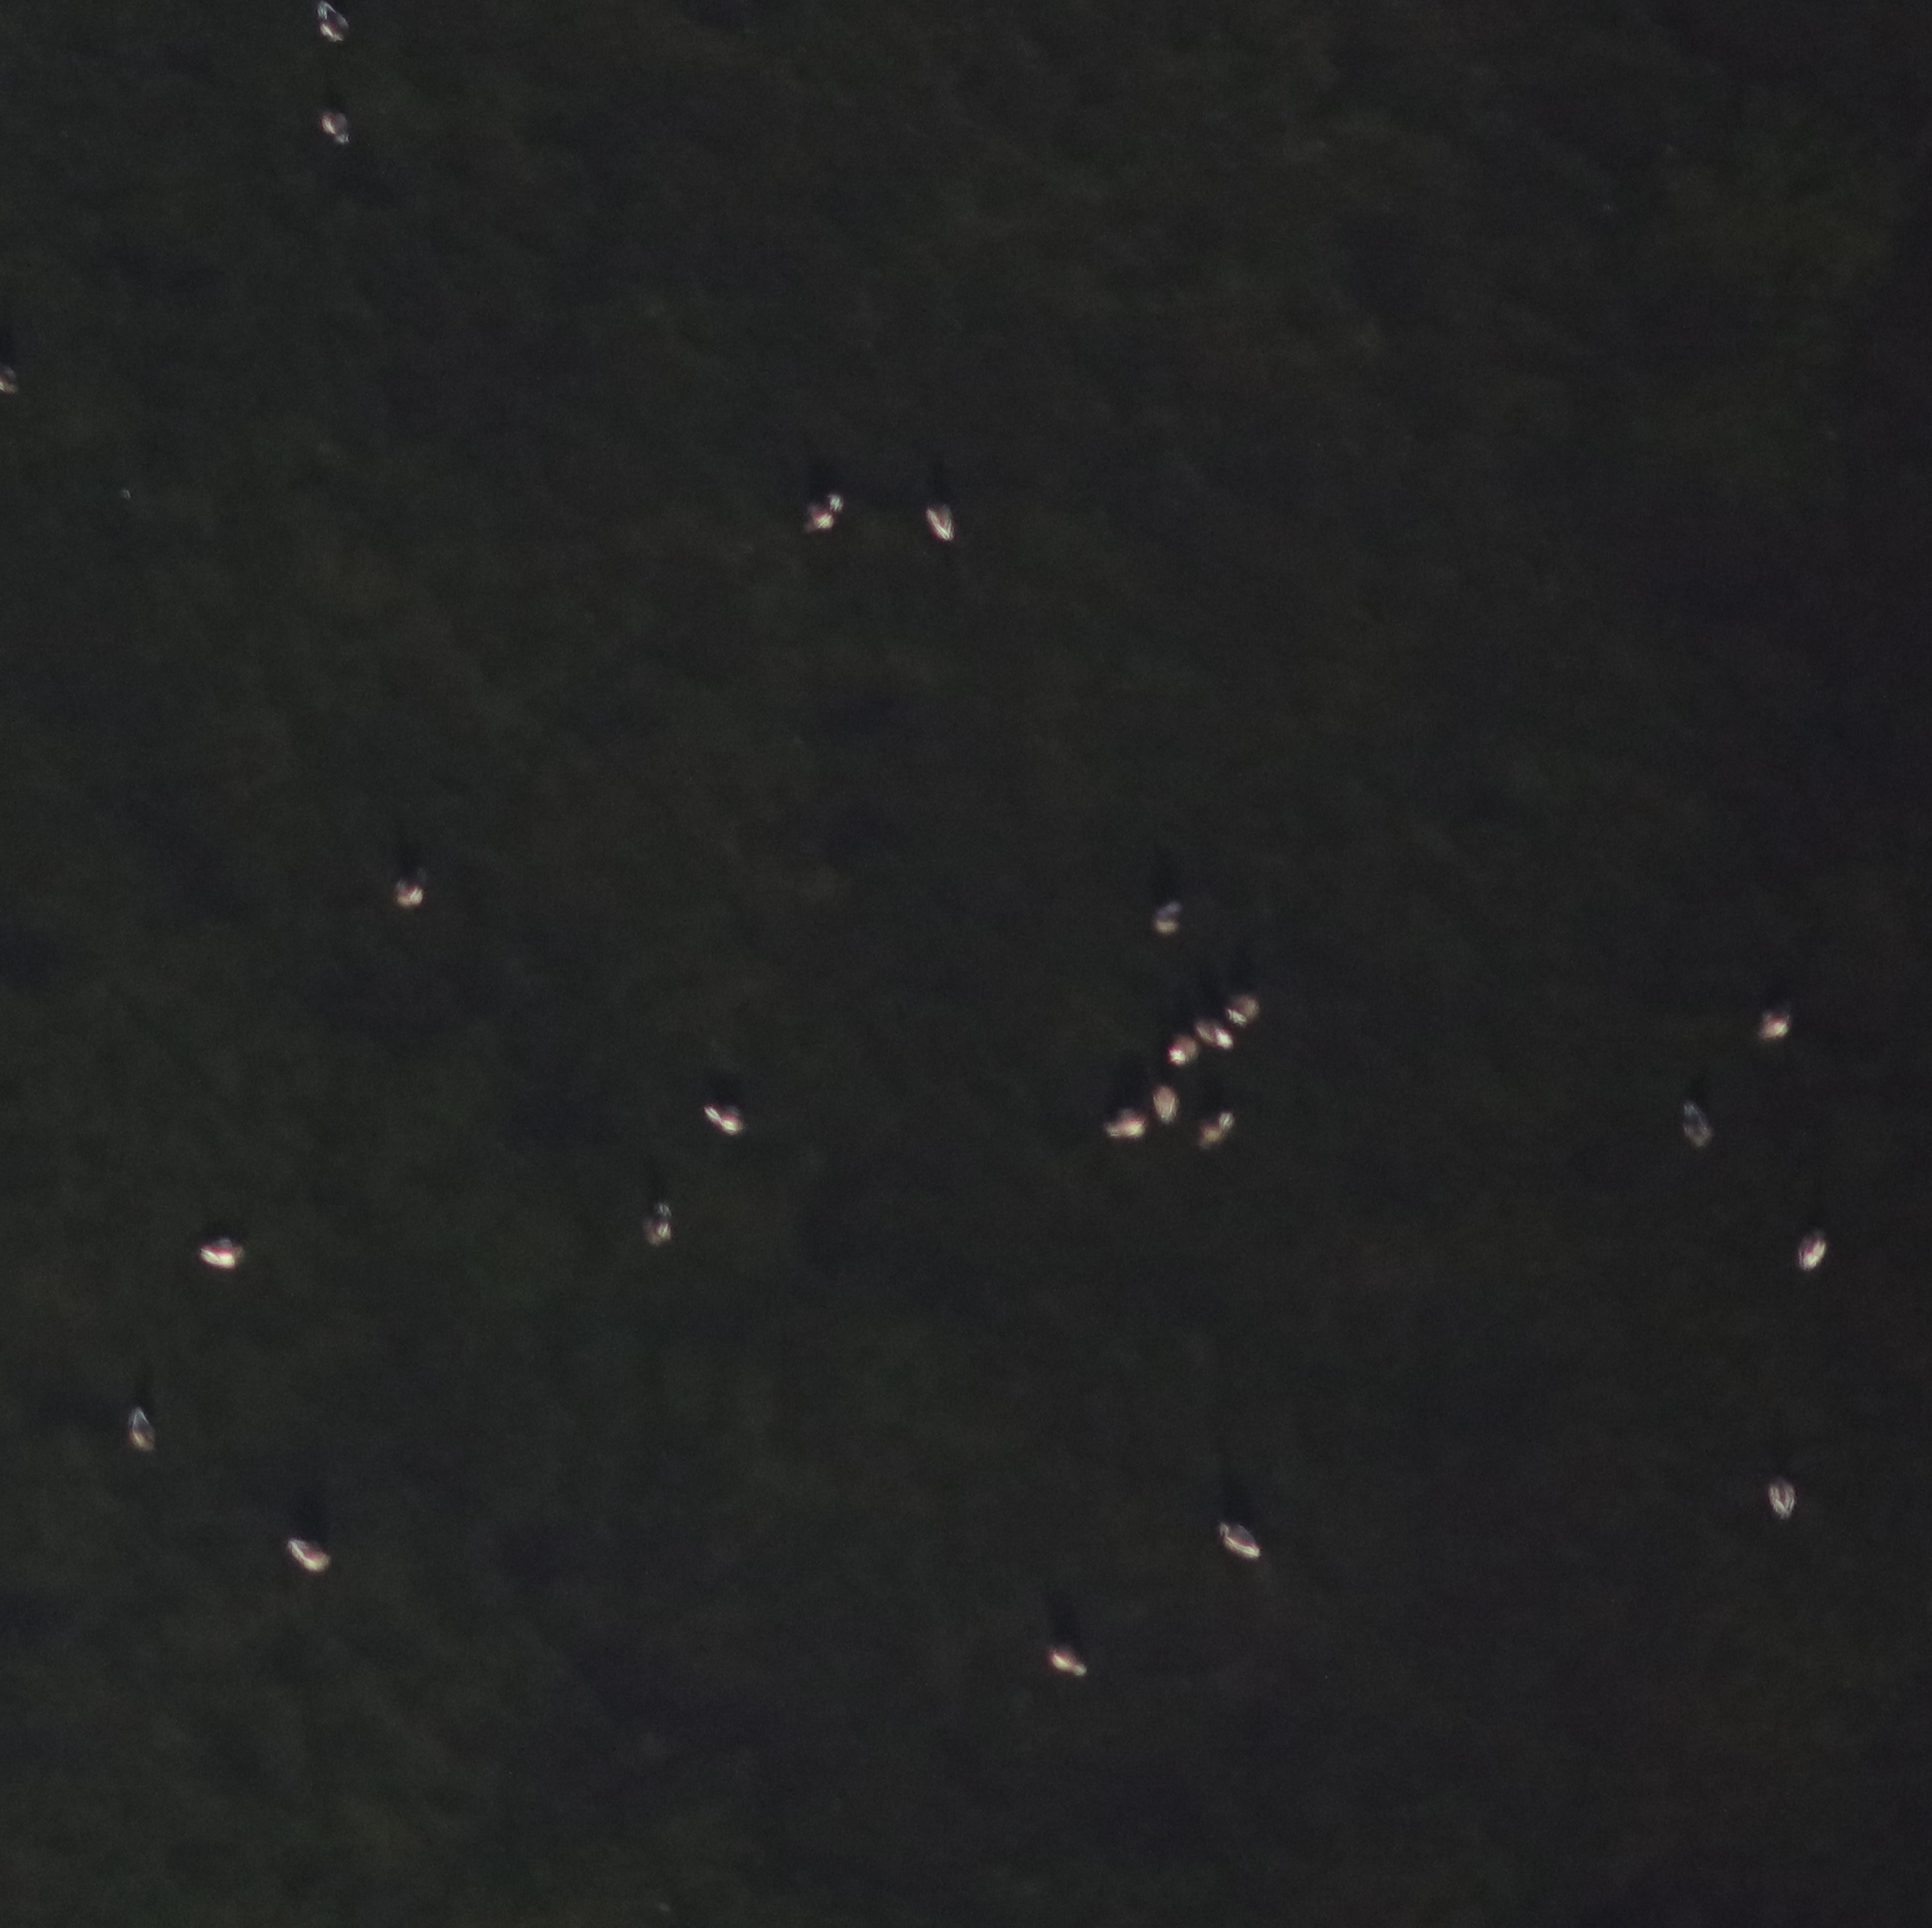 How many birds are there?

24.